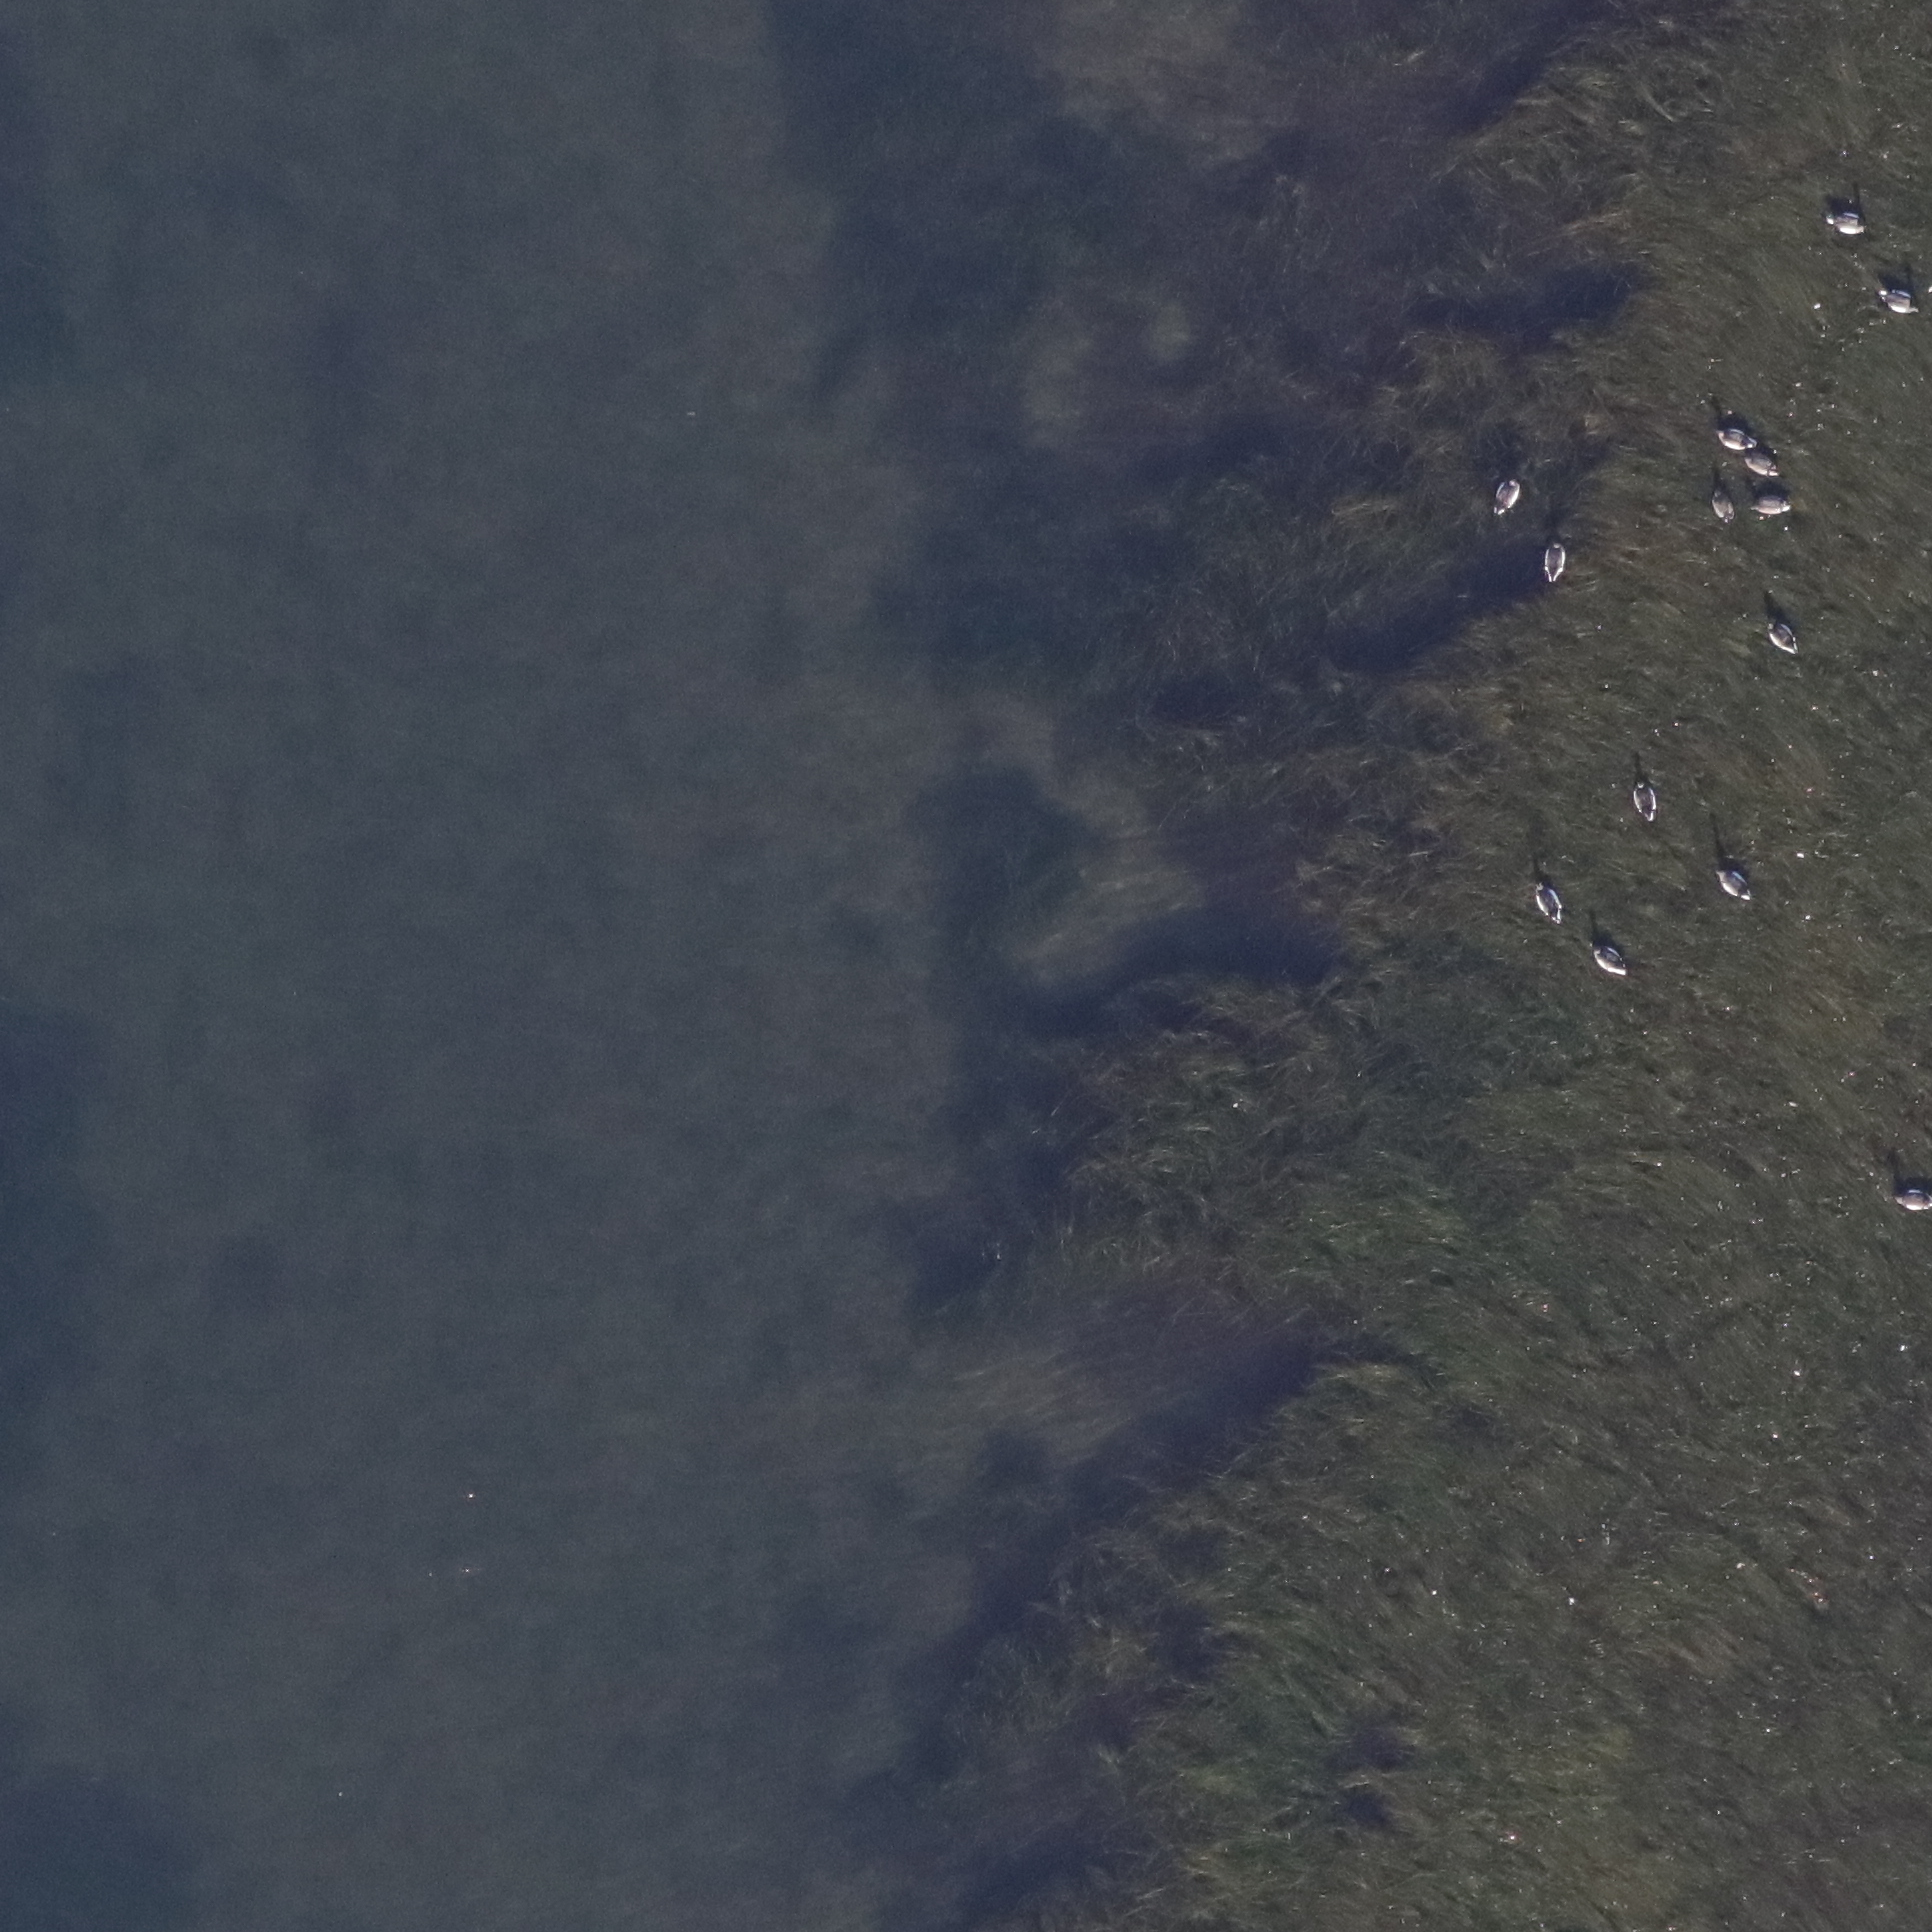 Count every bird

14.